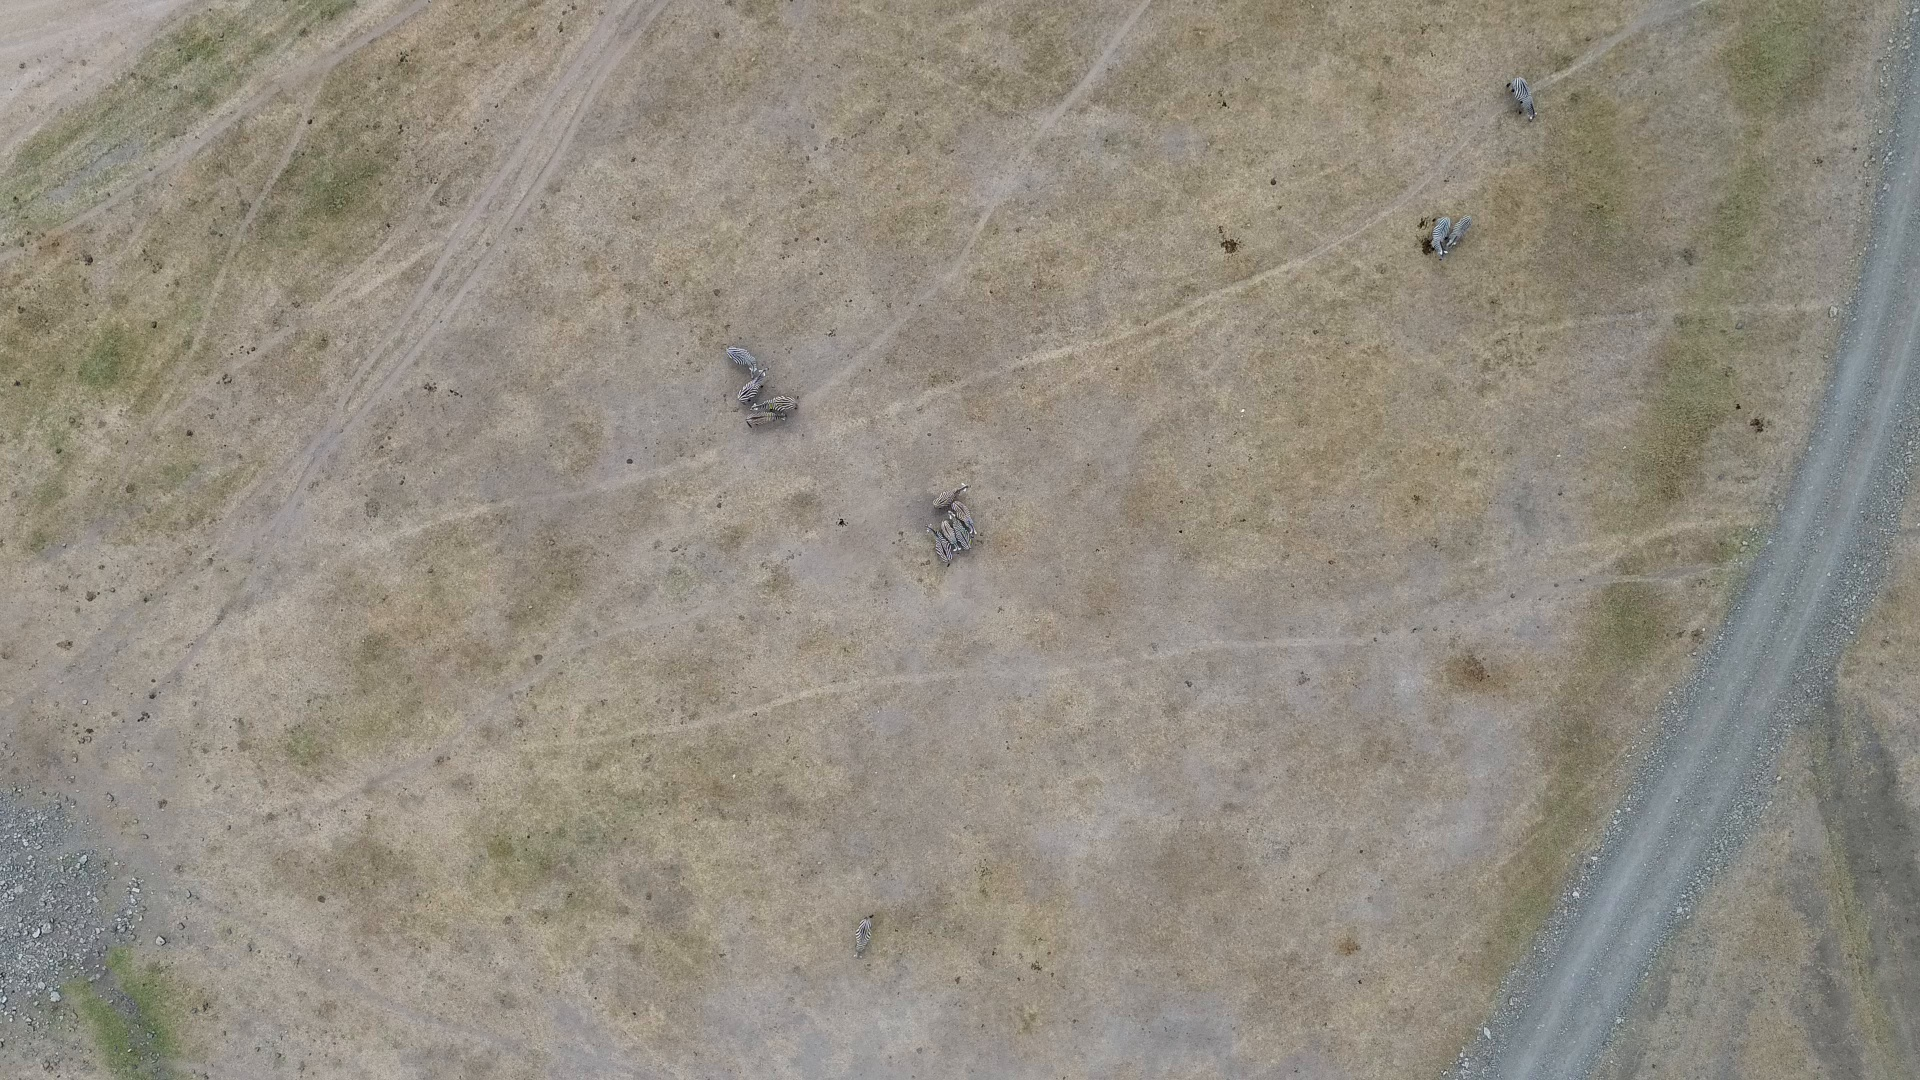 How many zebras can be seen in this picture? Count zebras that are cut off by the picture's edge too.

13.